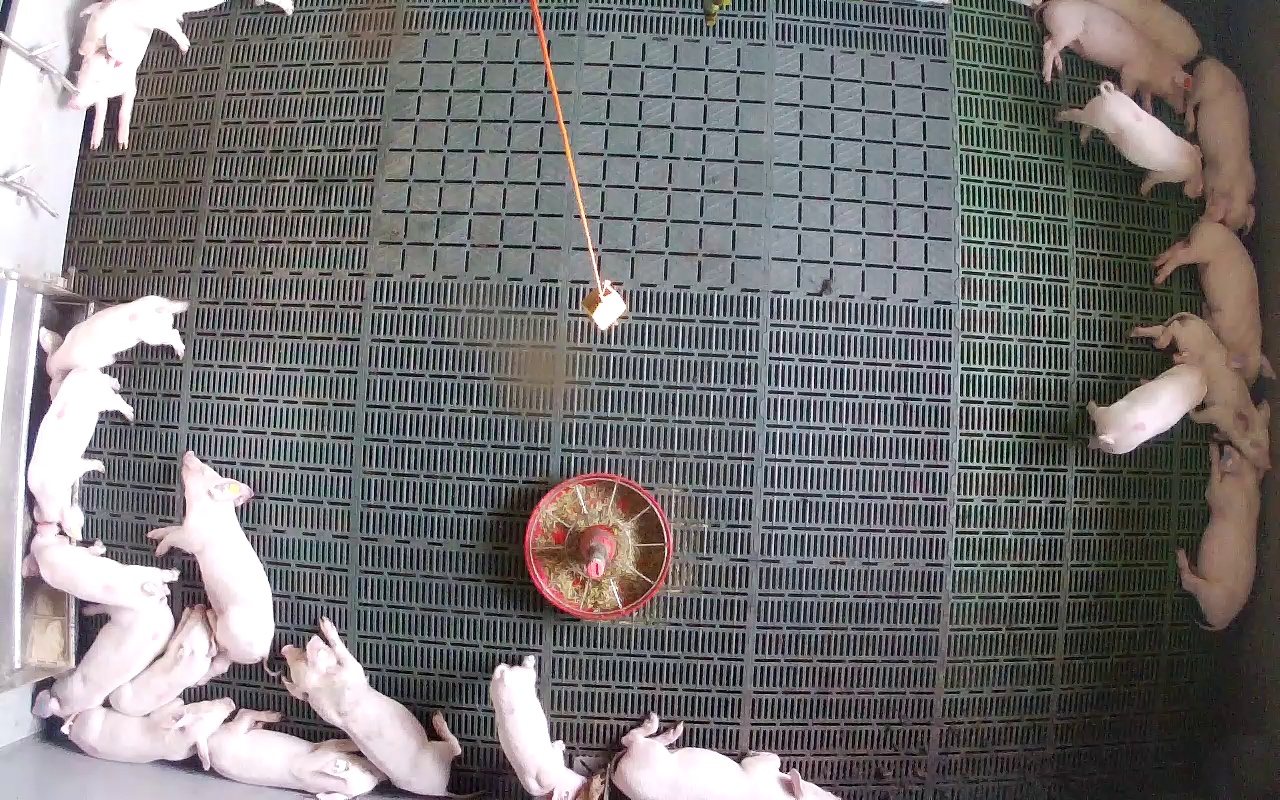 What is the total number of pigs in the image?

21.